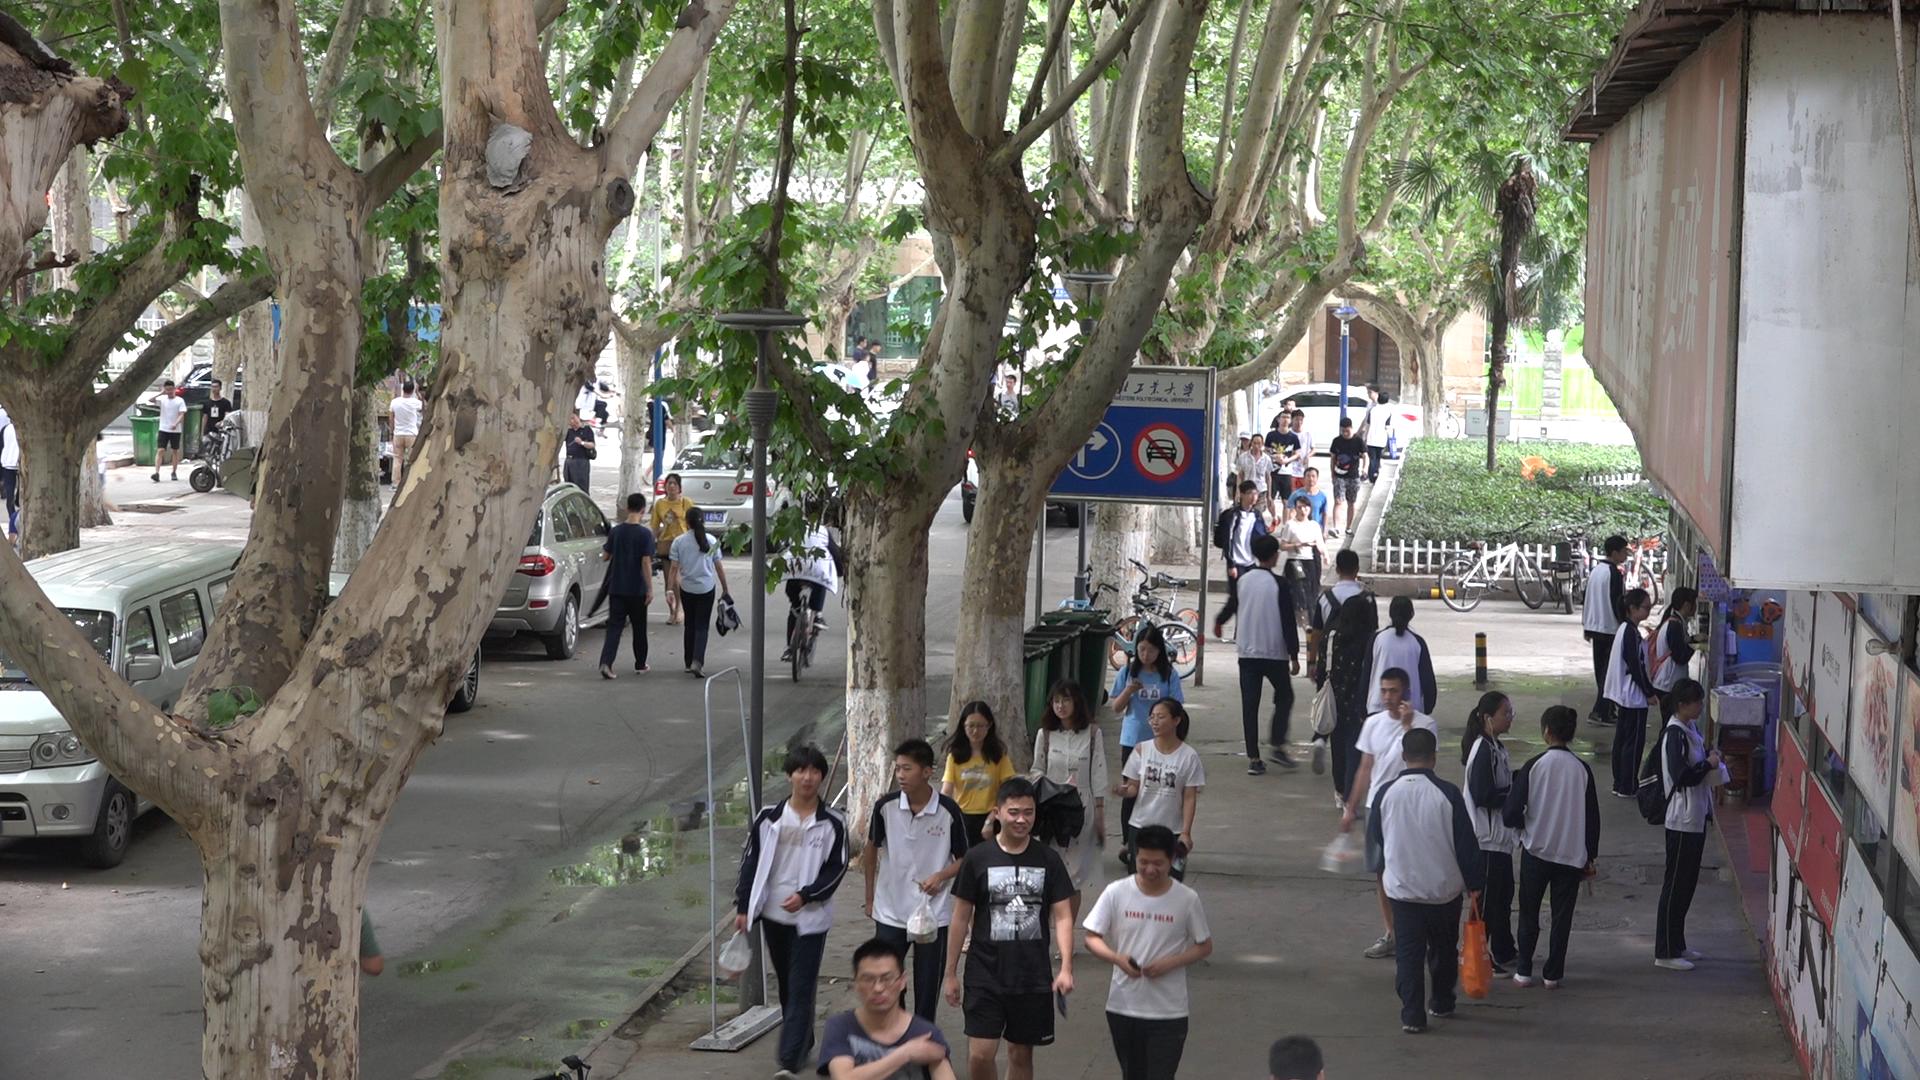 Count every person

48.